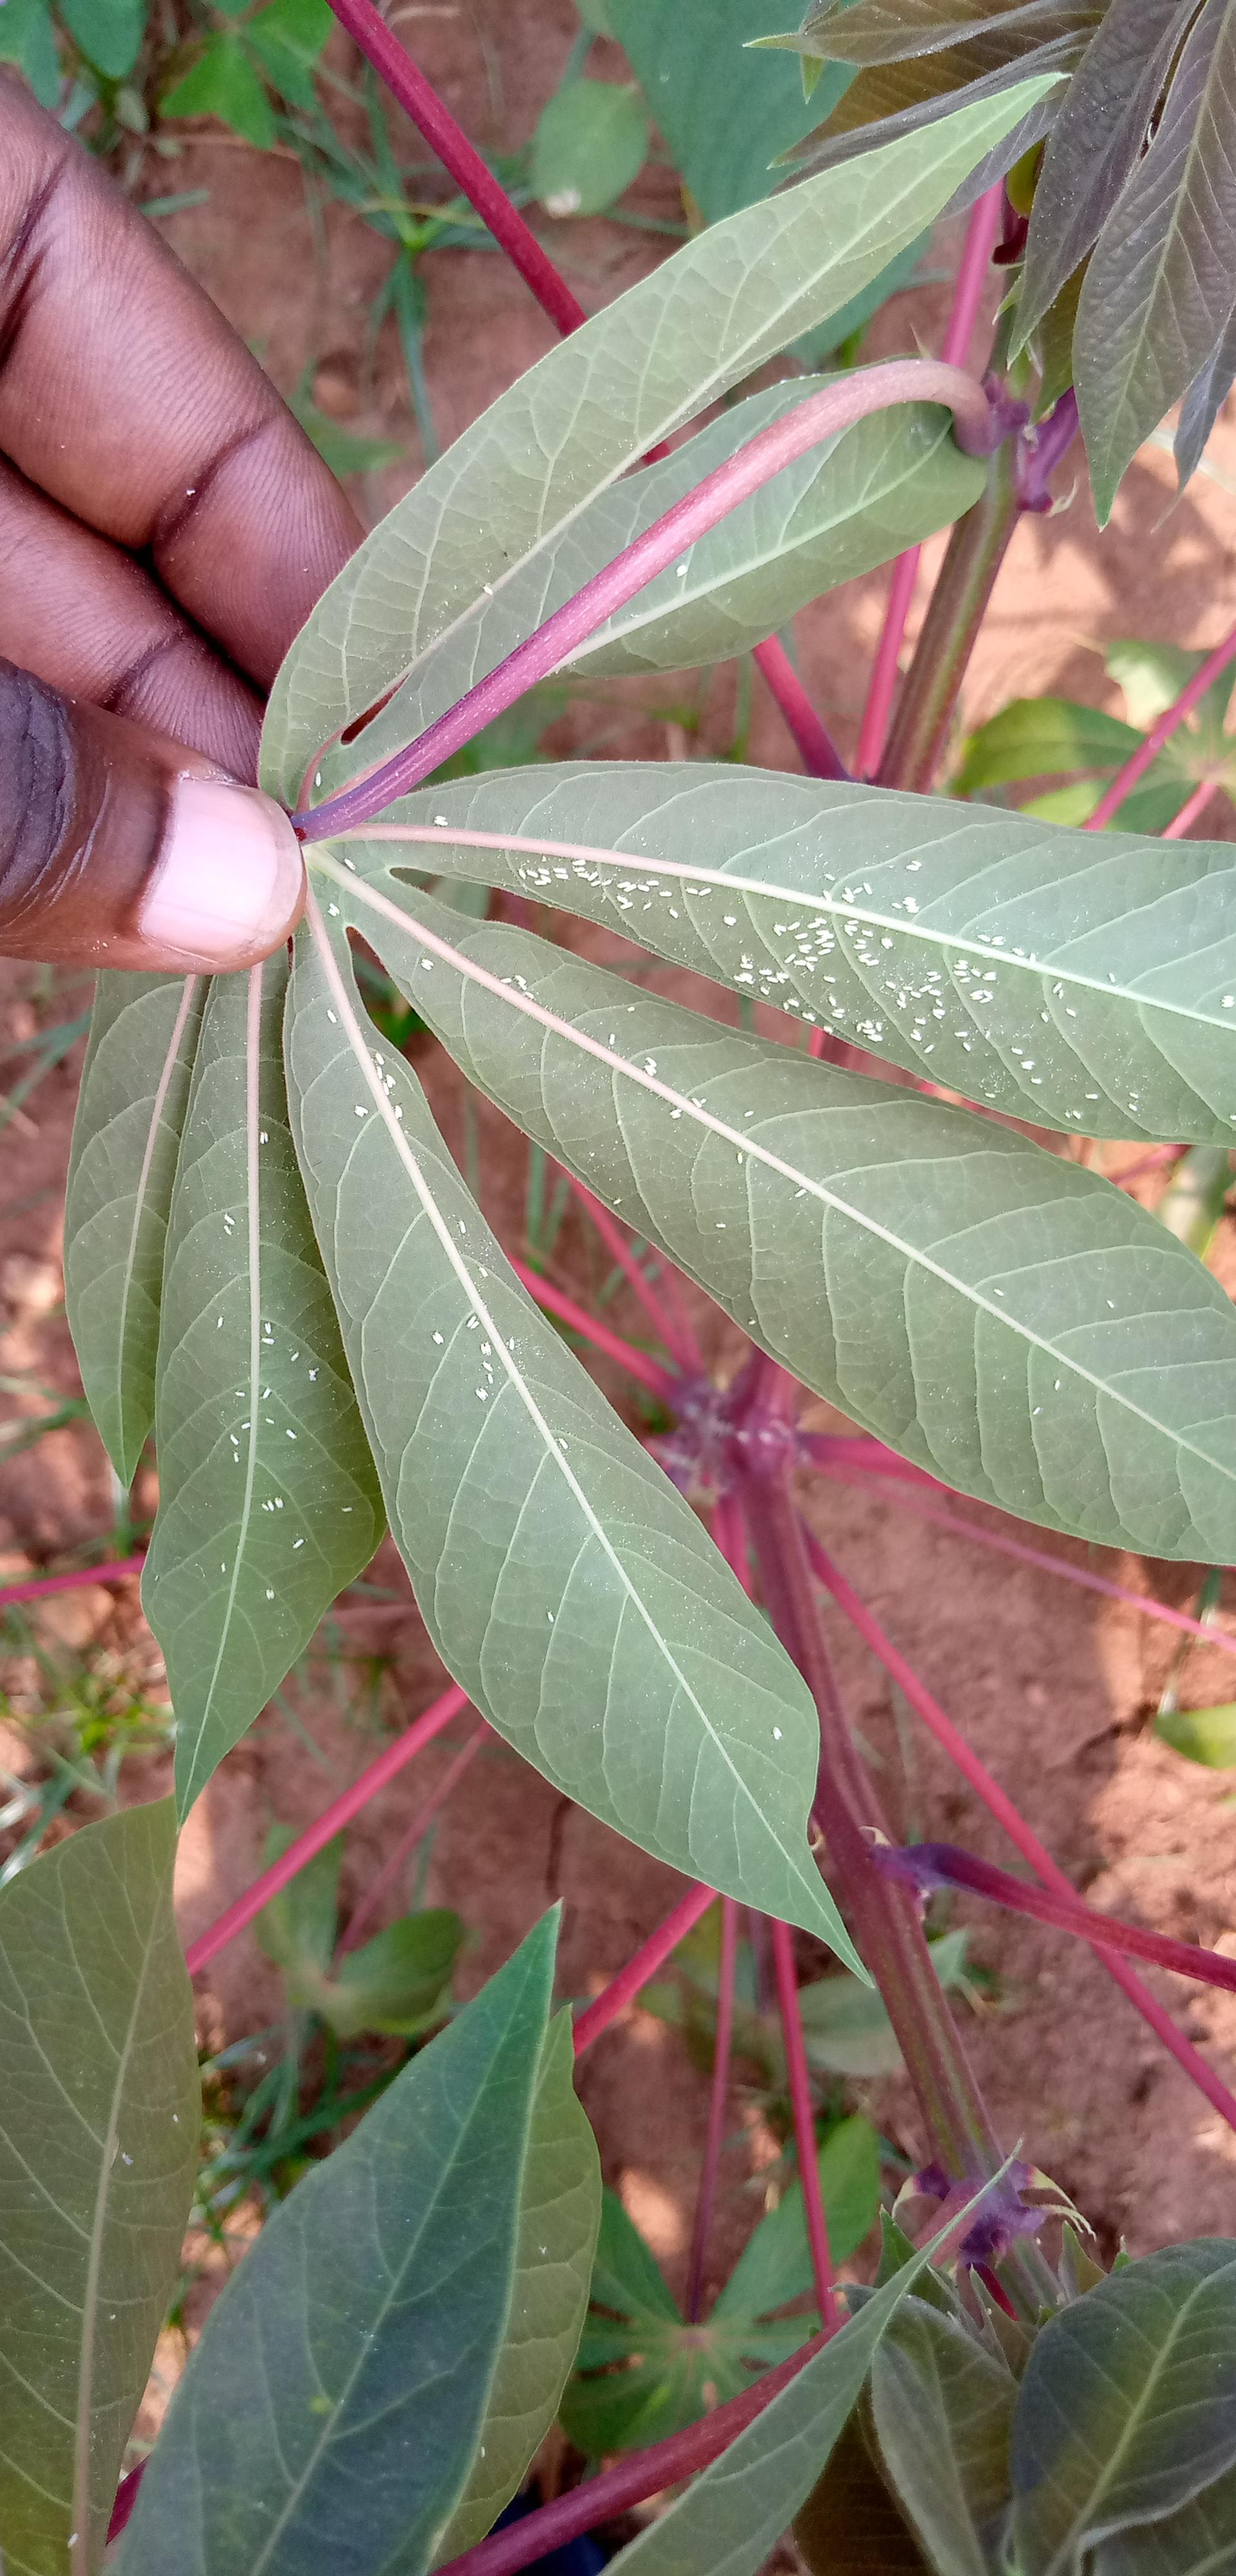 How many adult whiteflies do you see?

226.